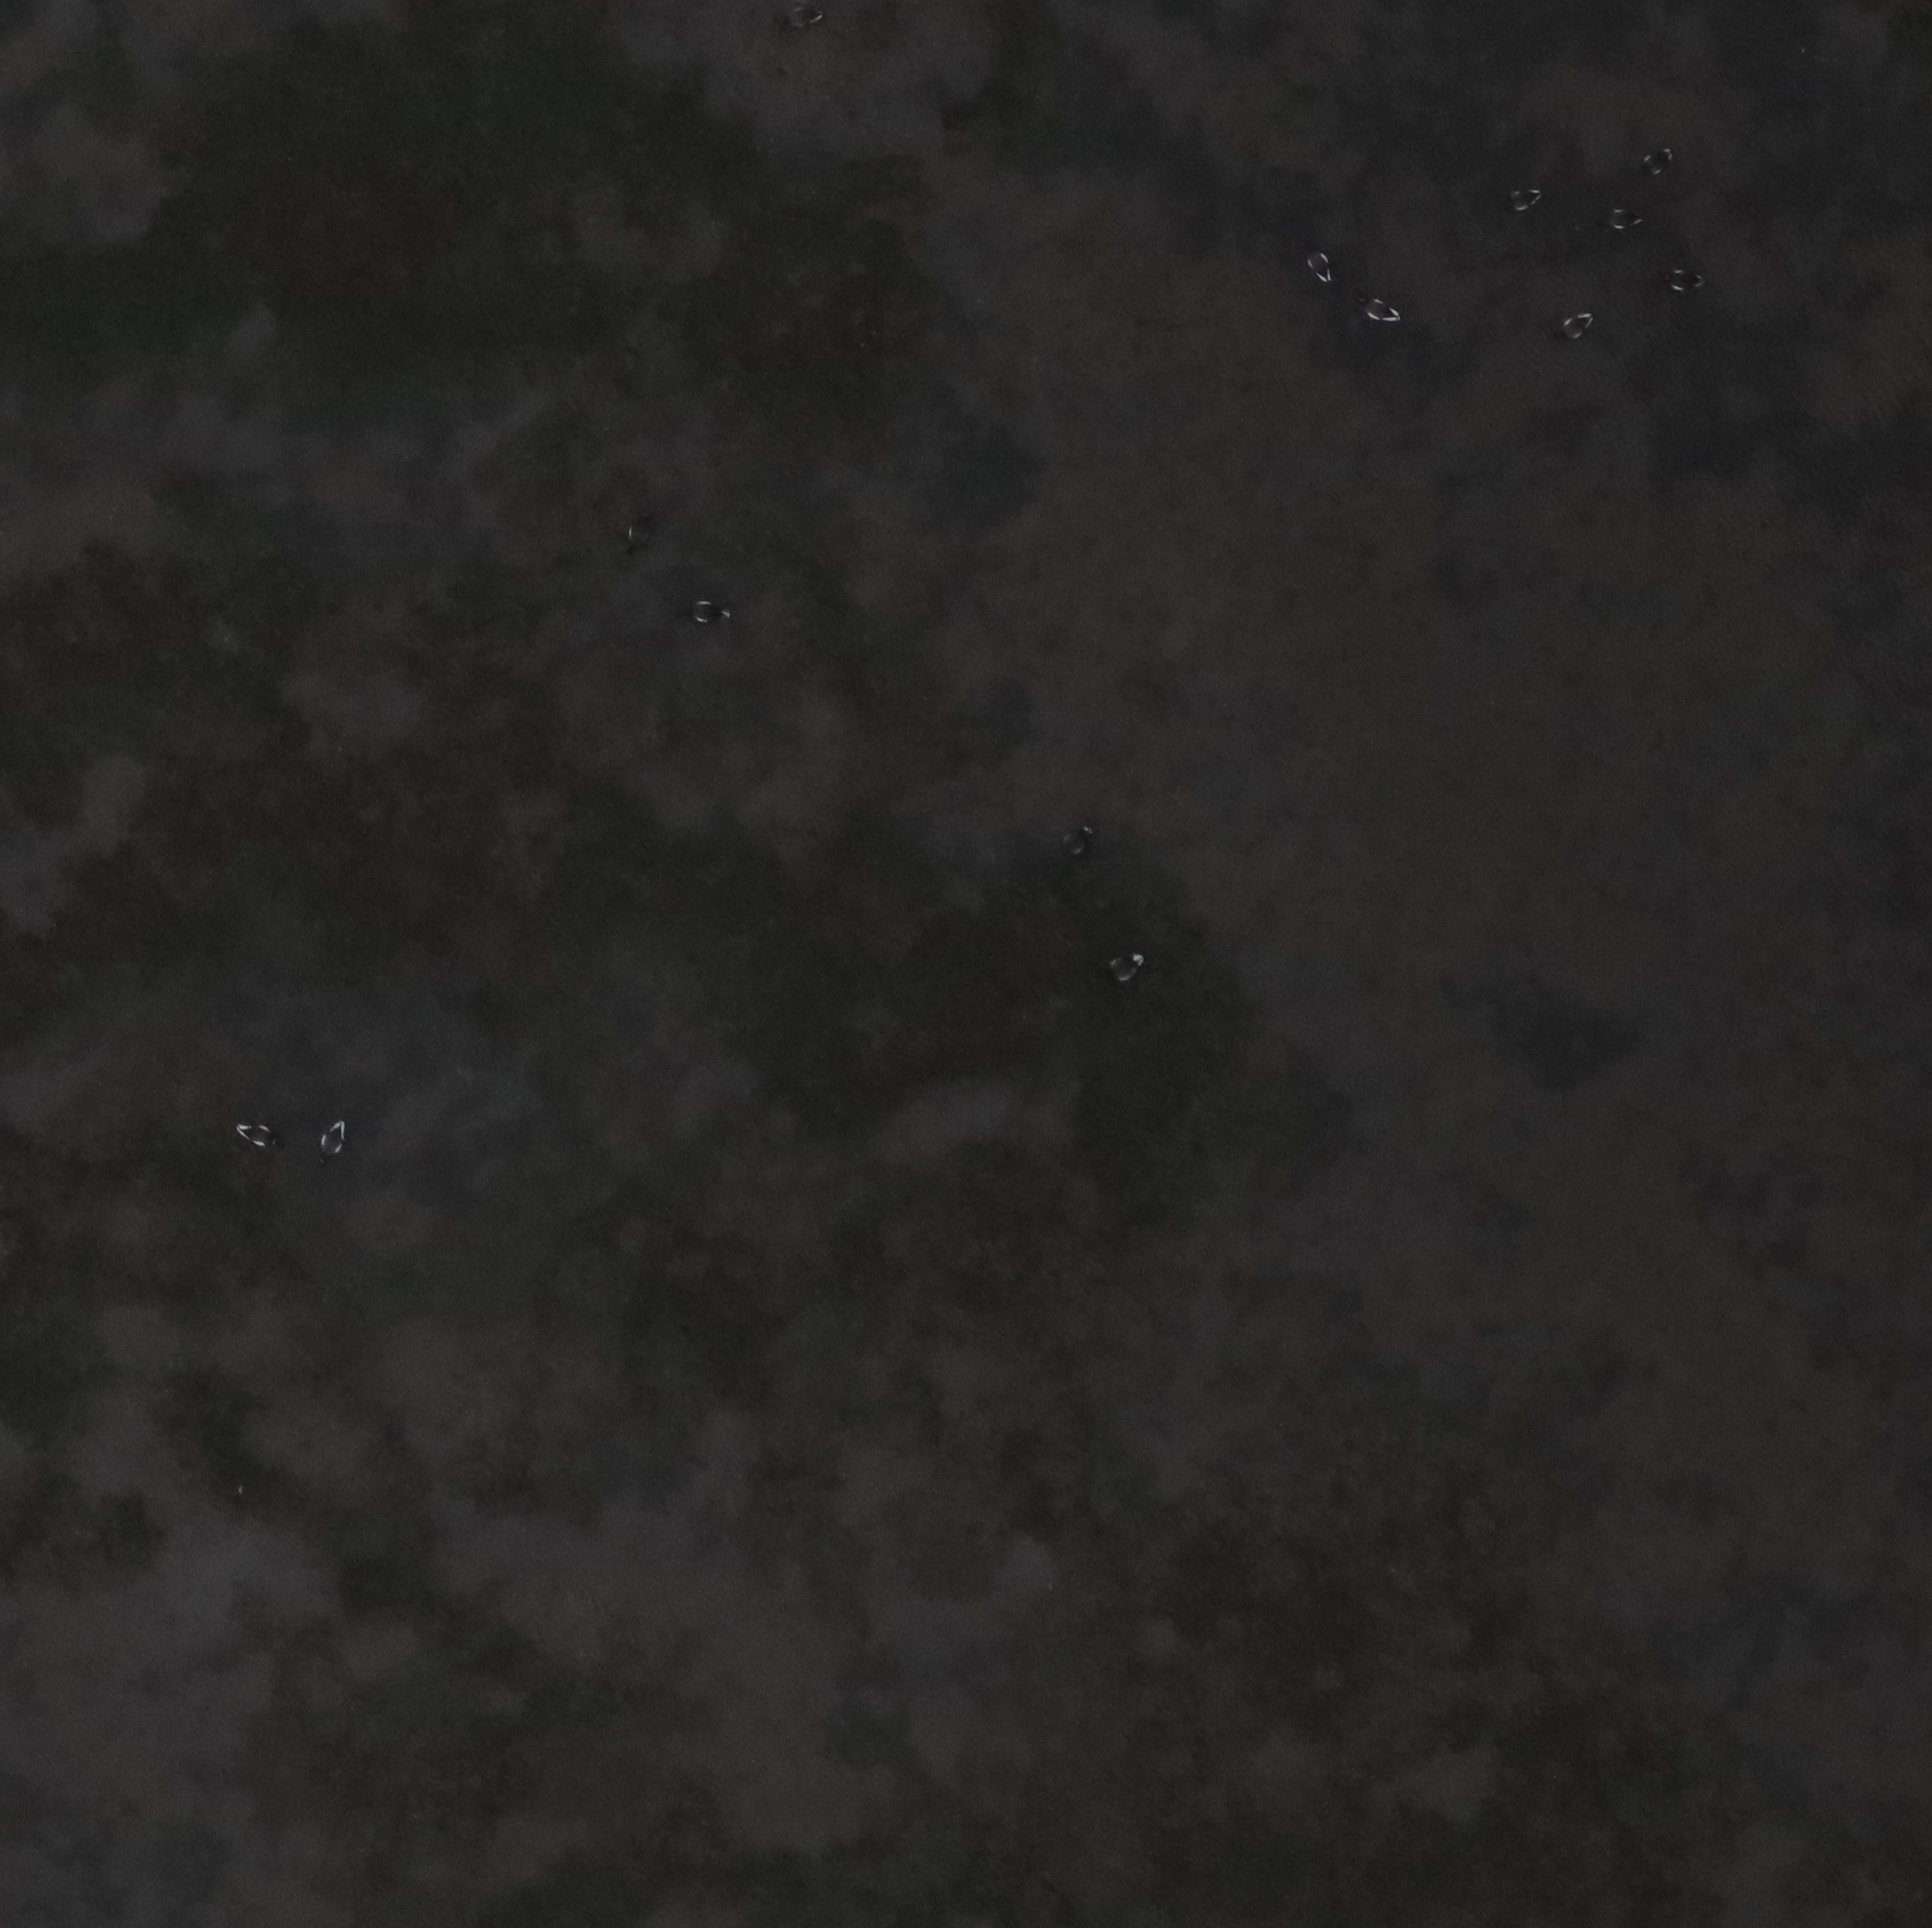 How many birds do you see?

14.